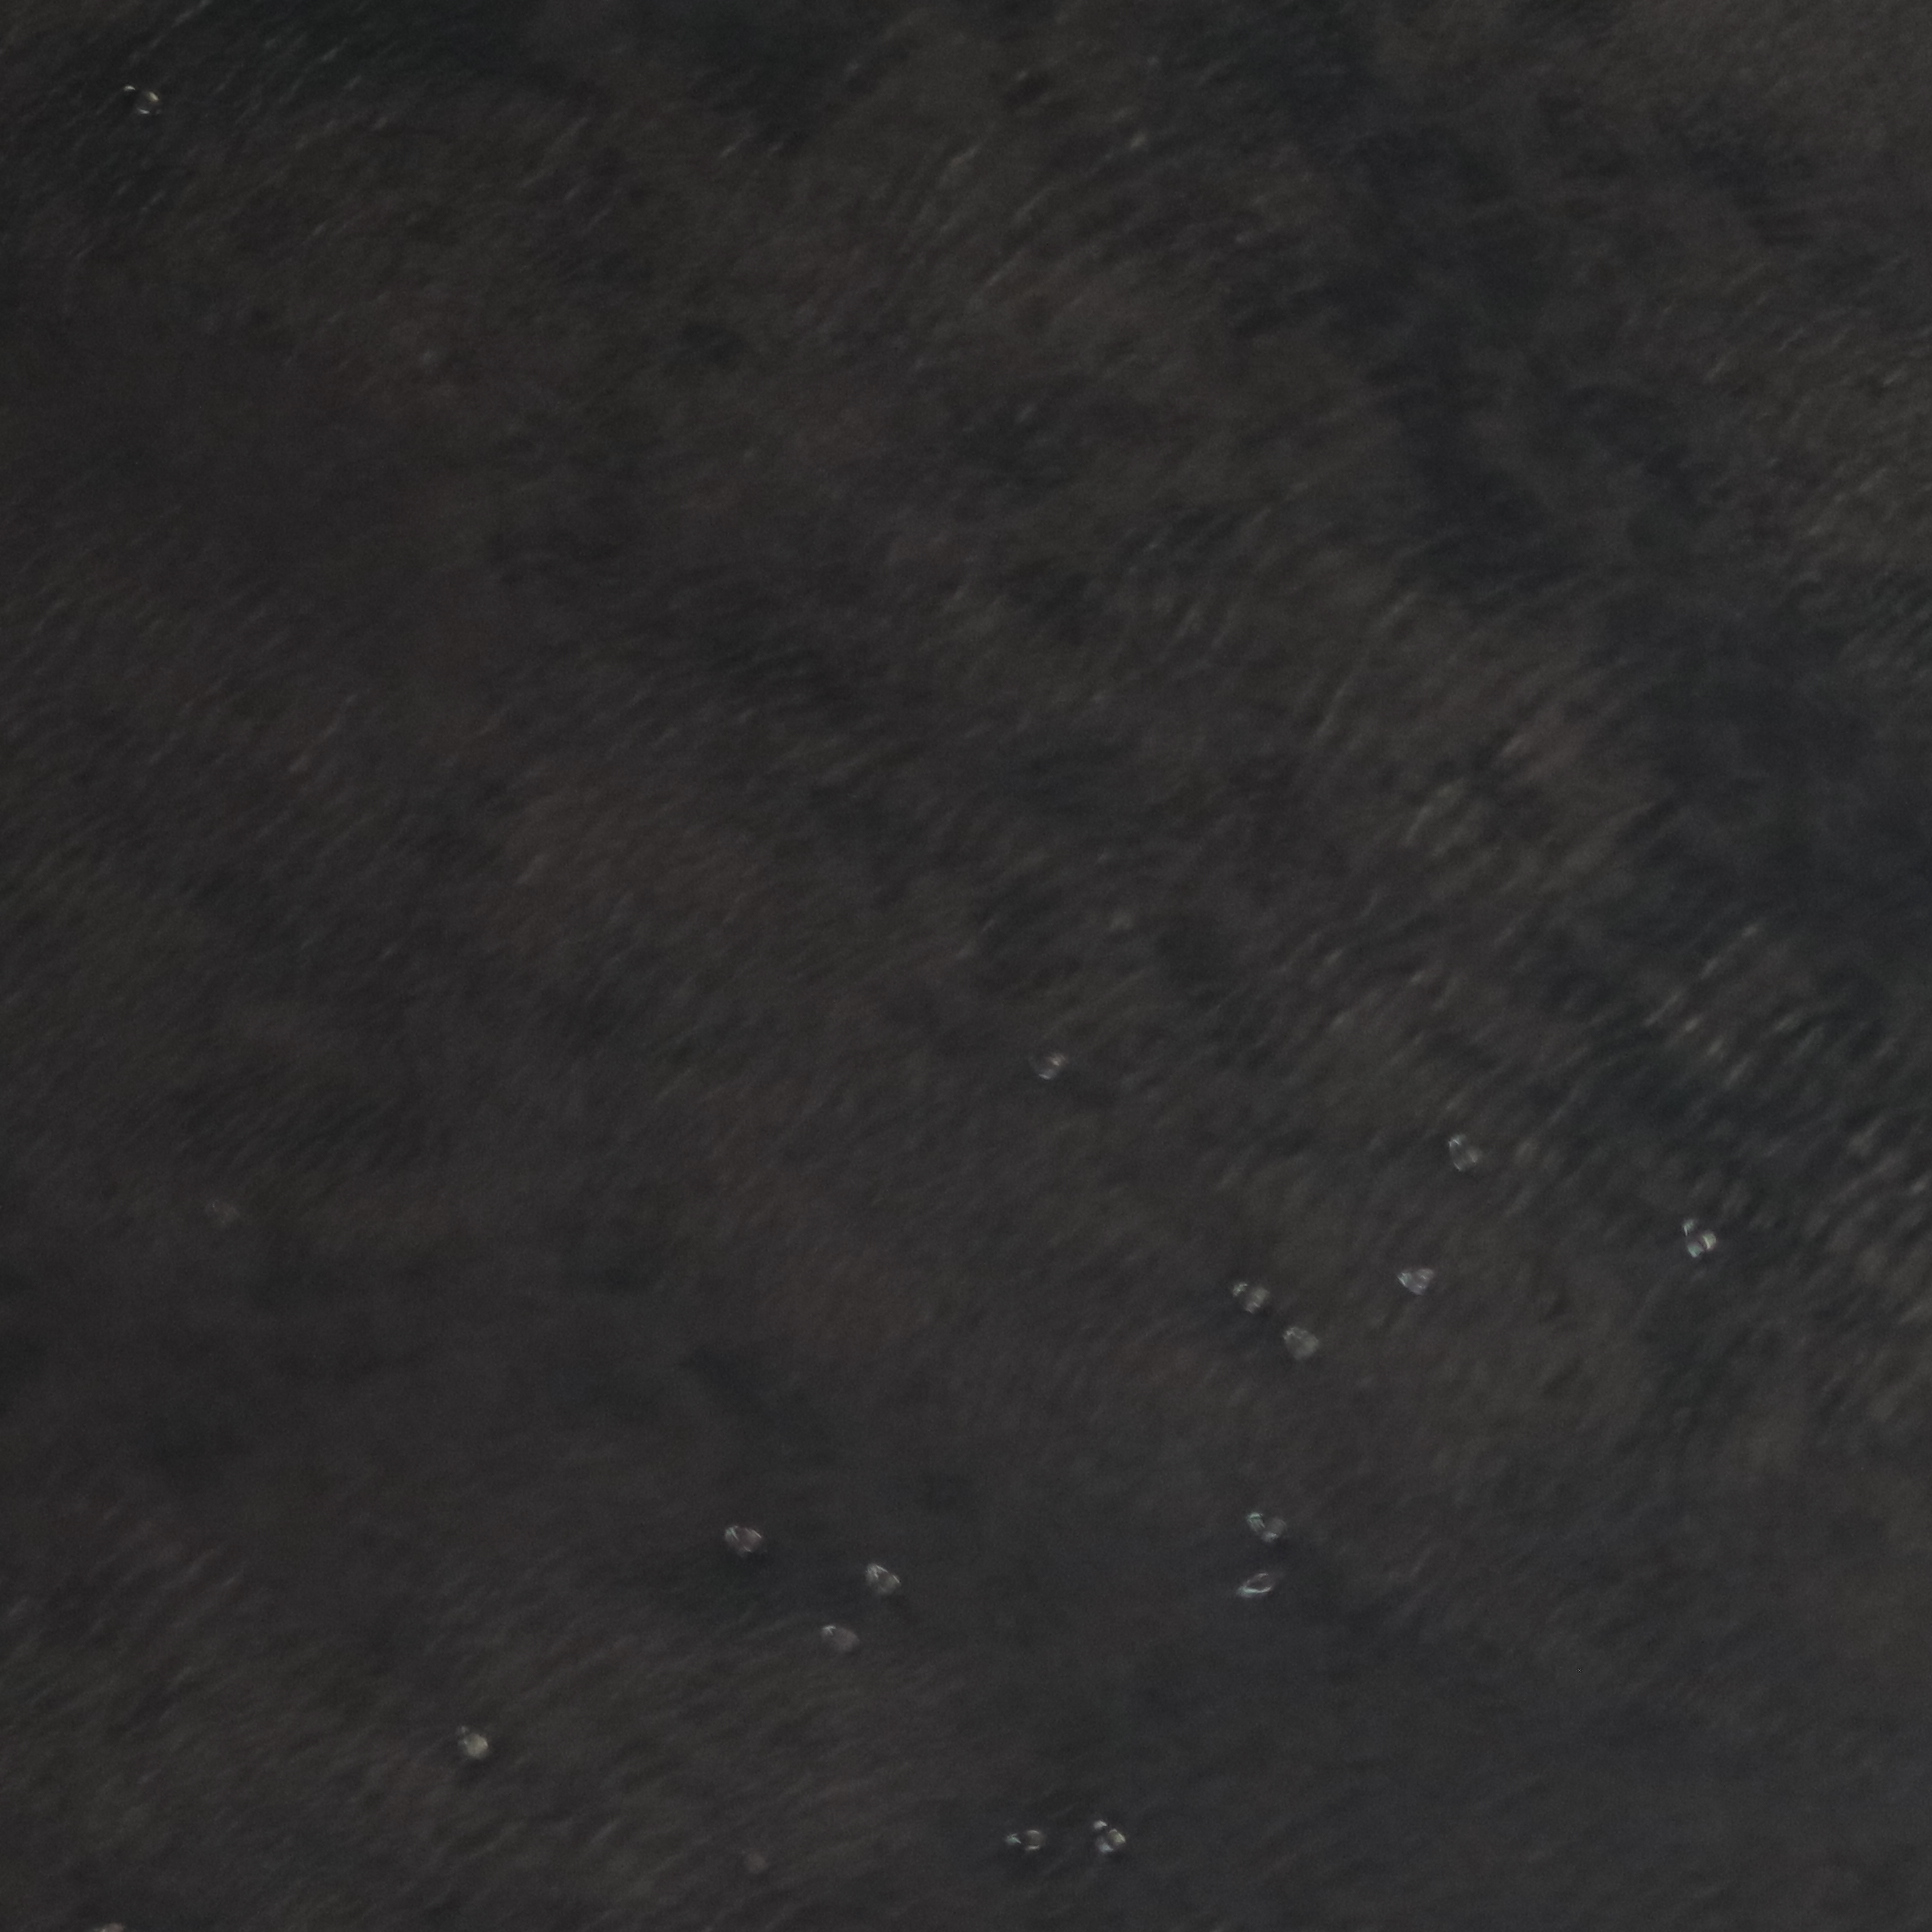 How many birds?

15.